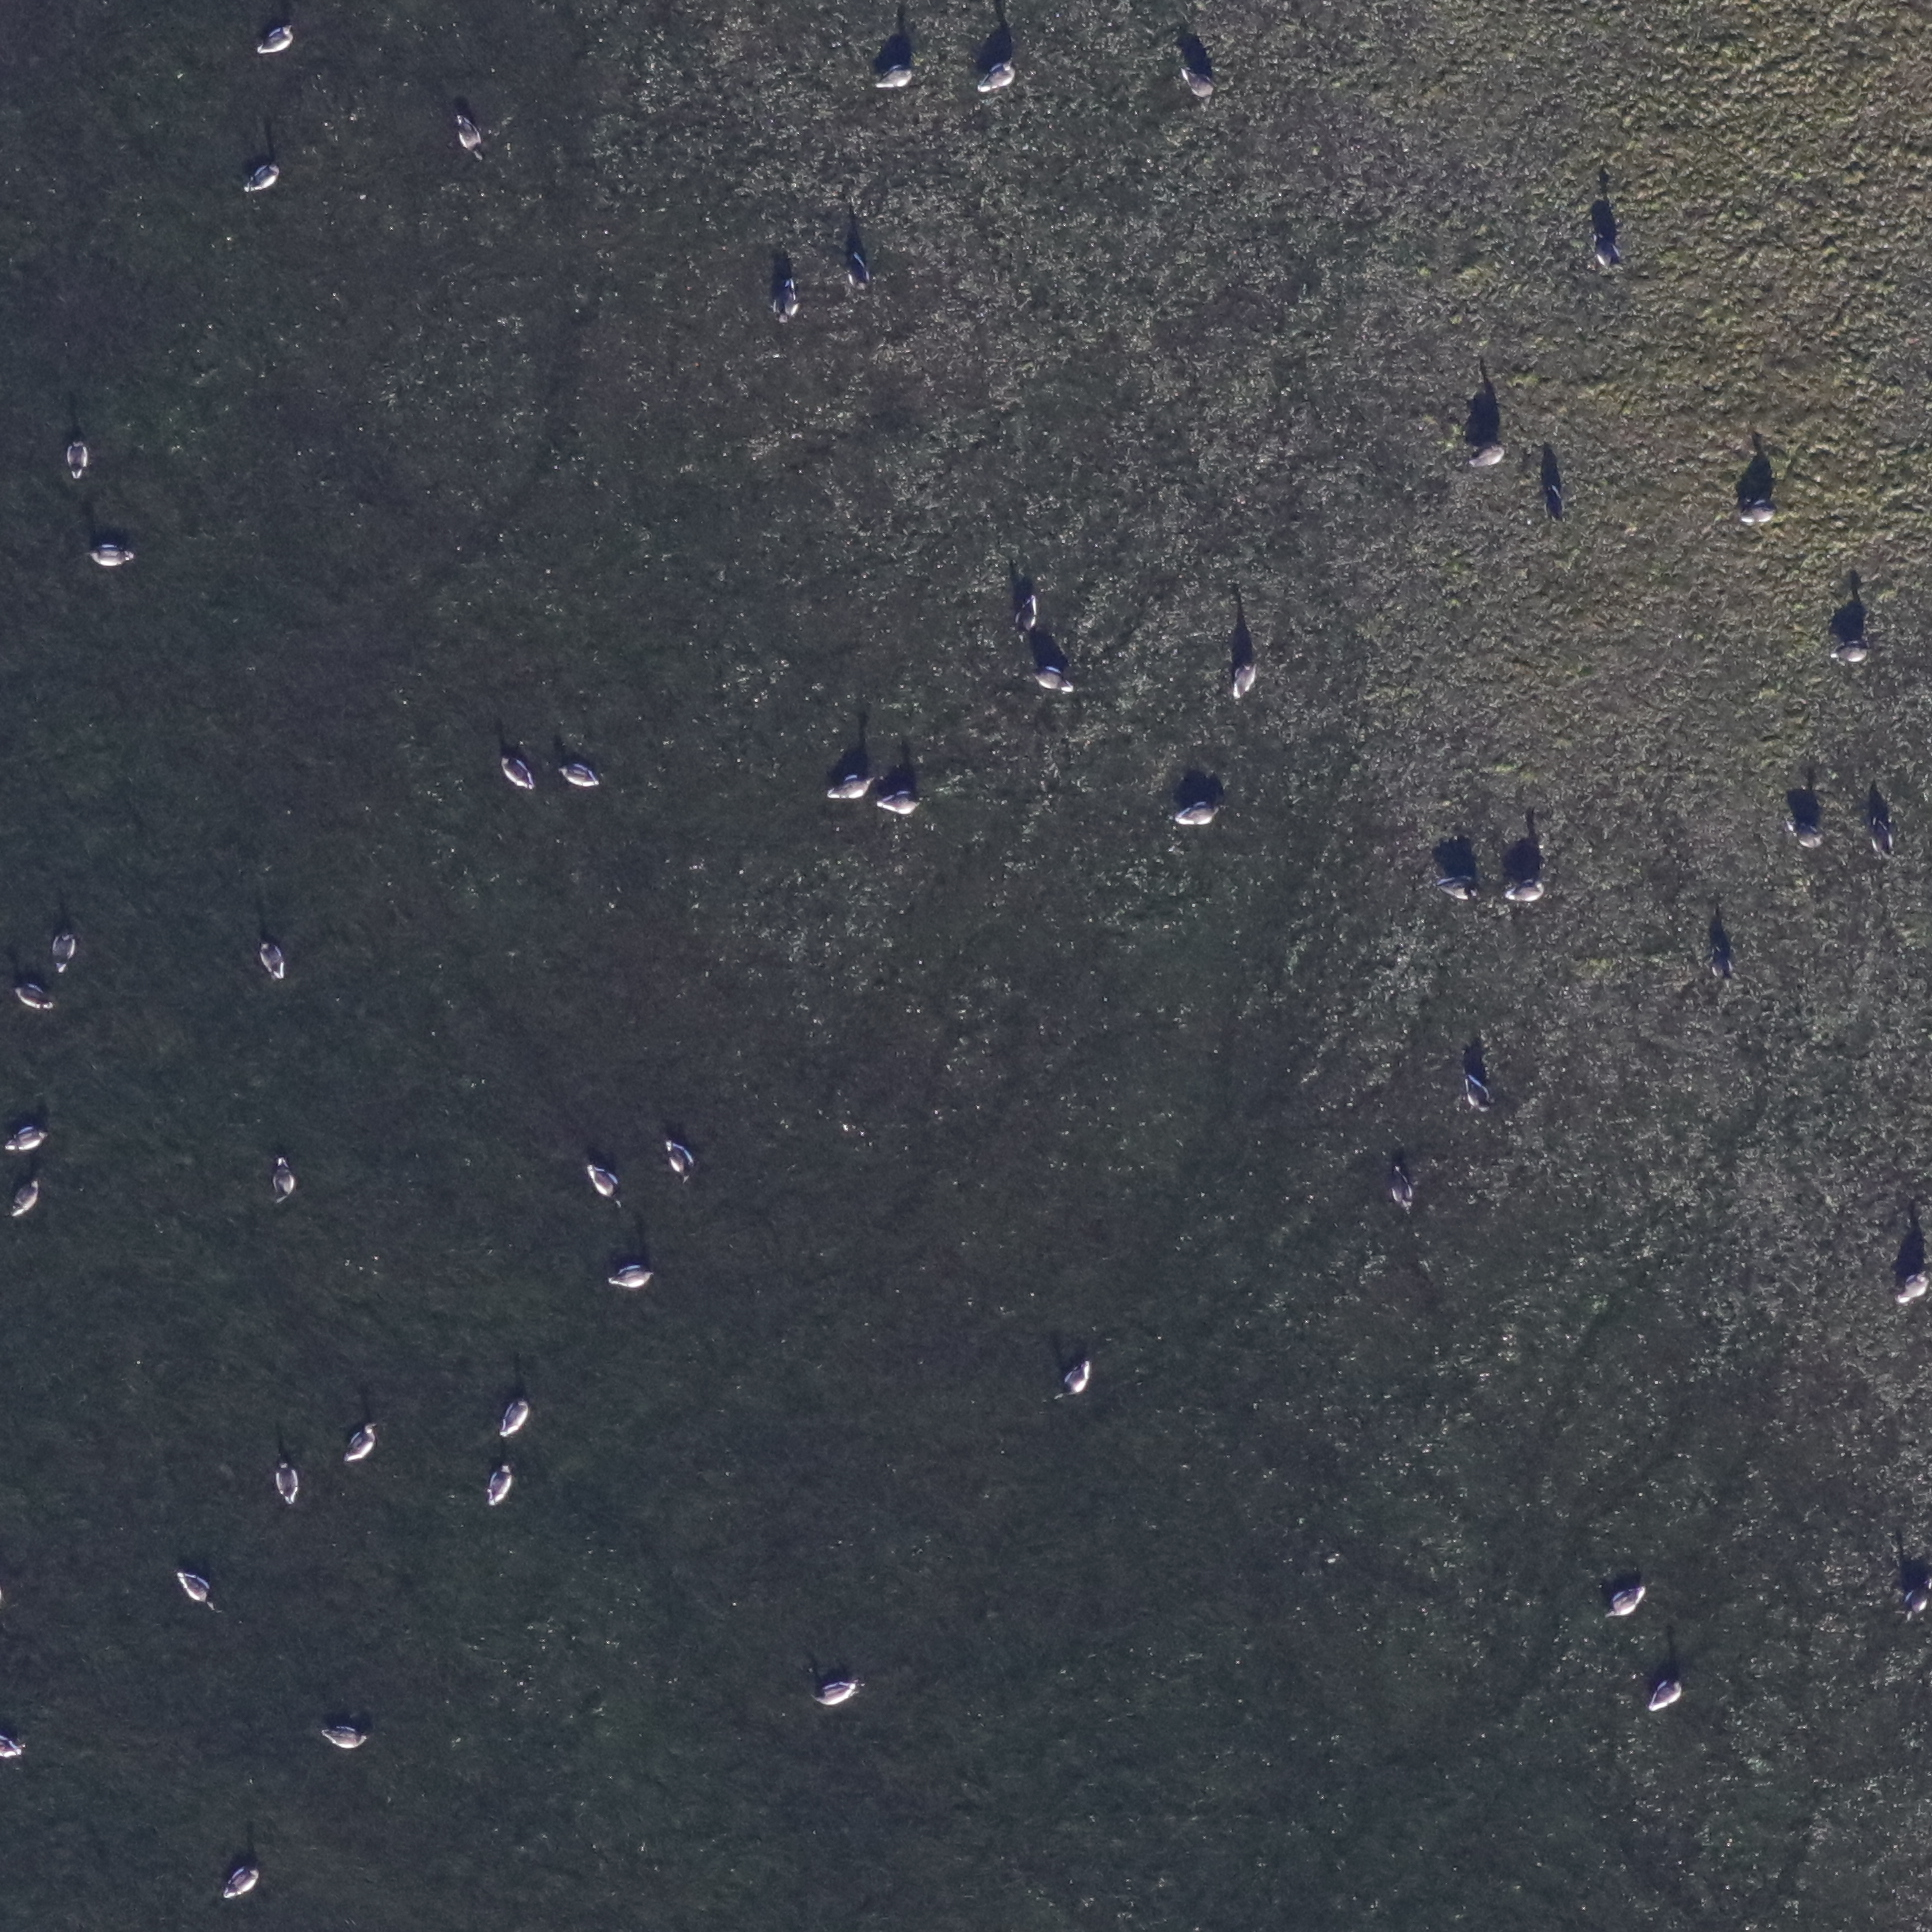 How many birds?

52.